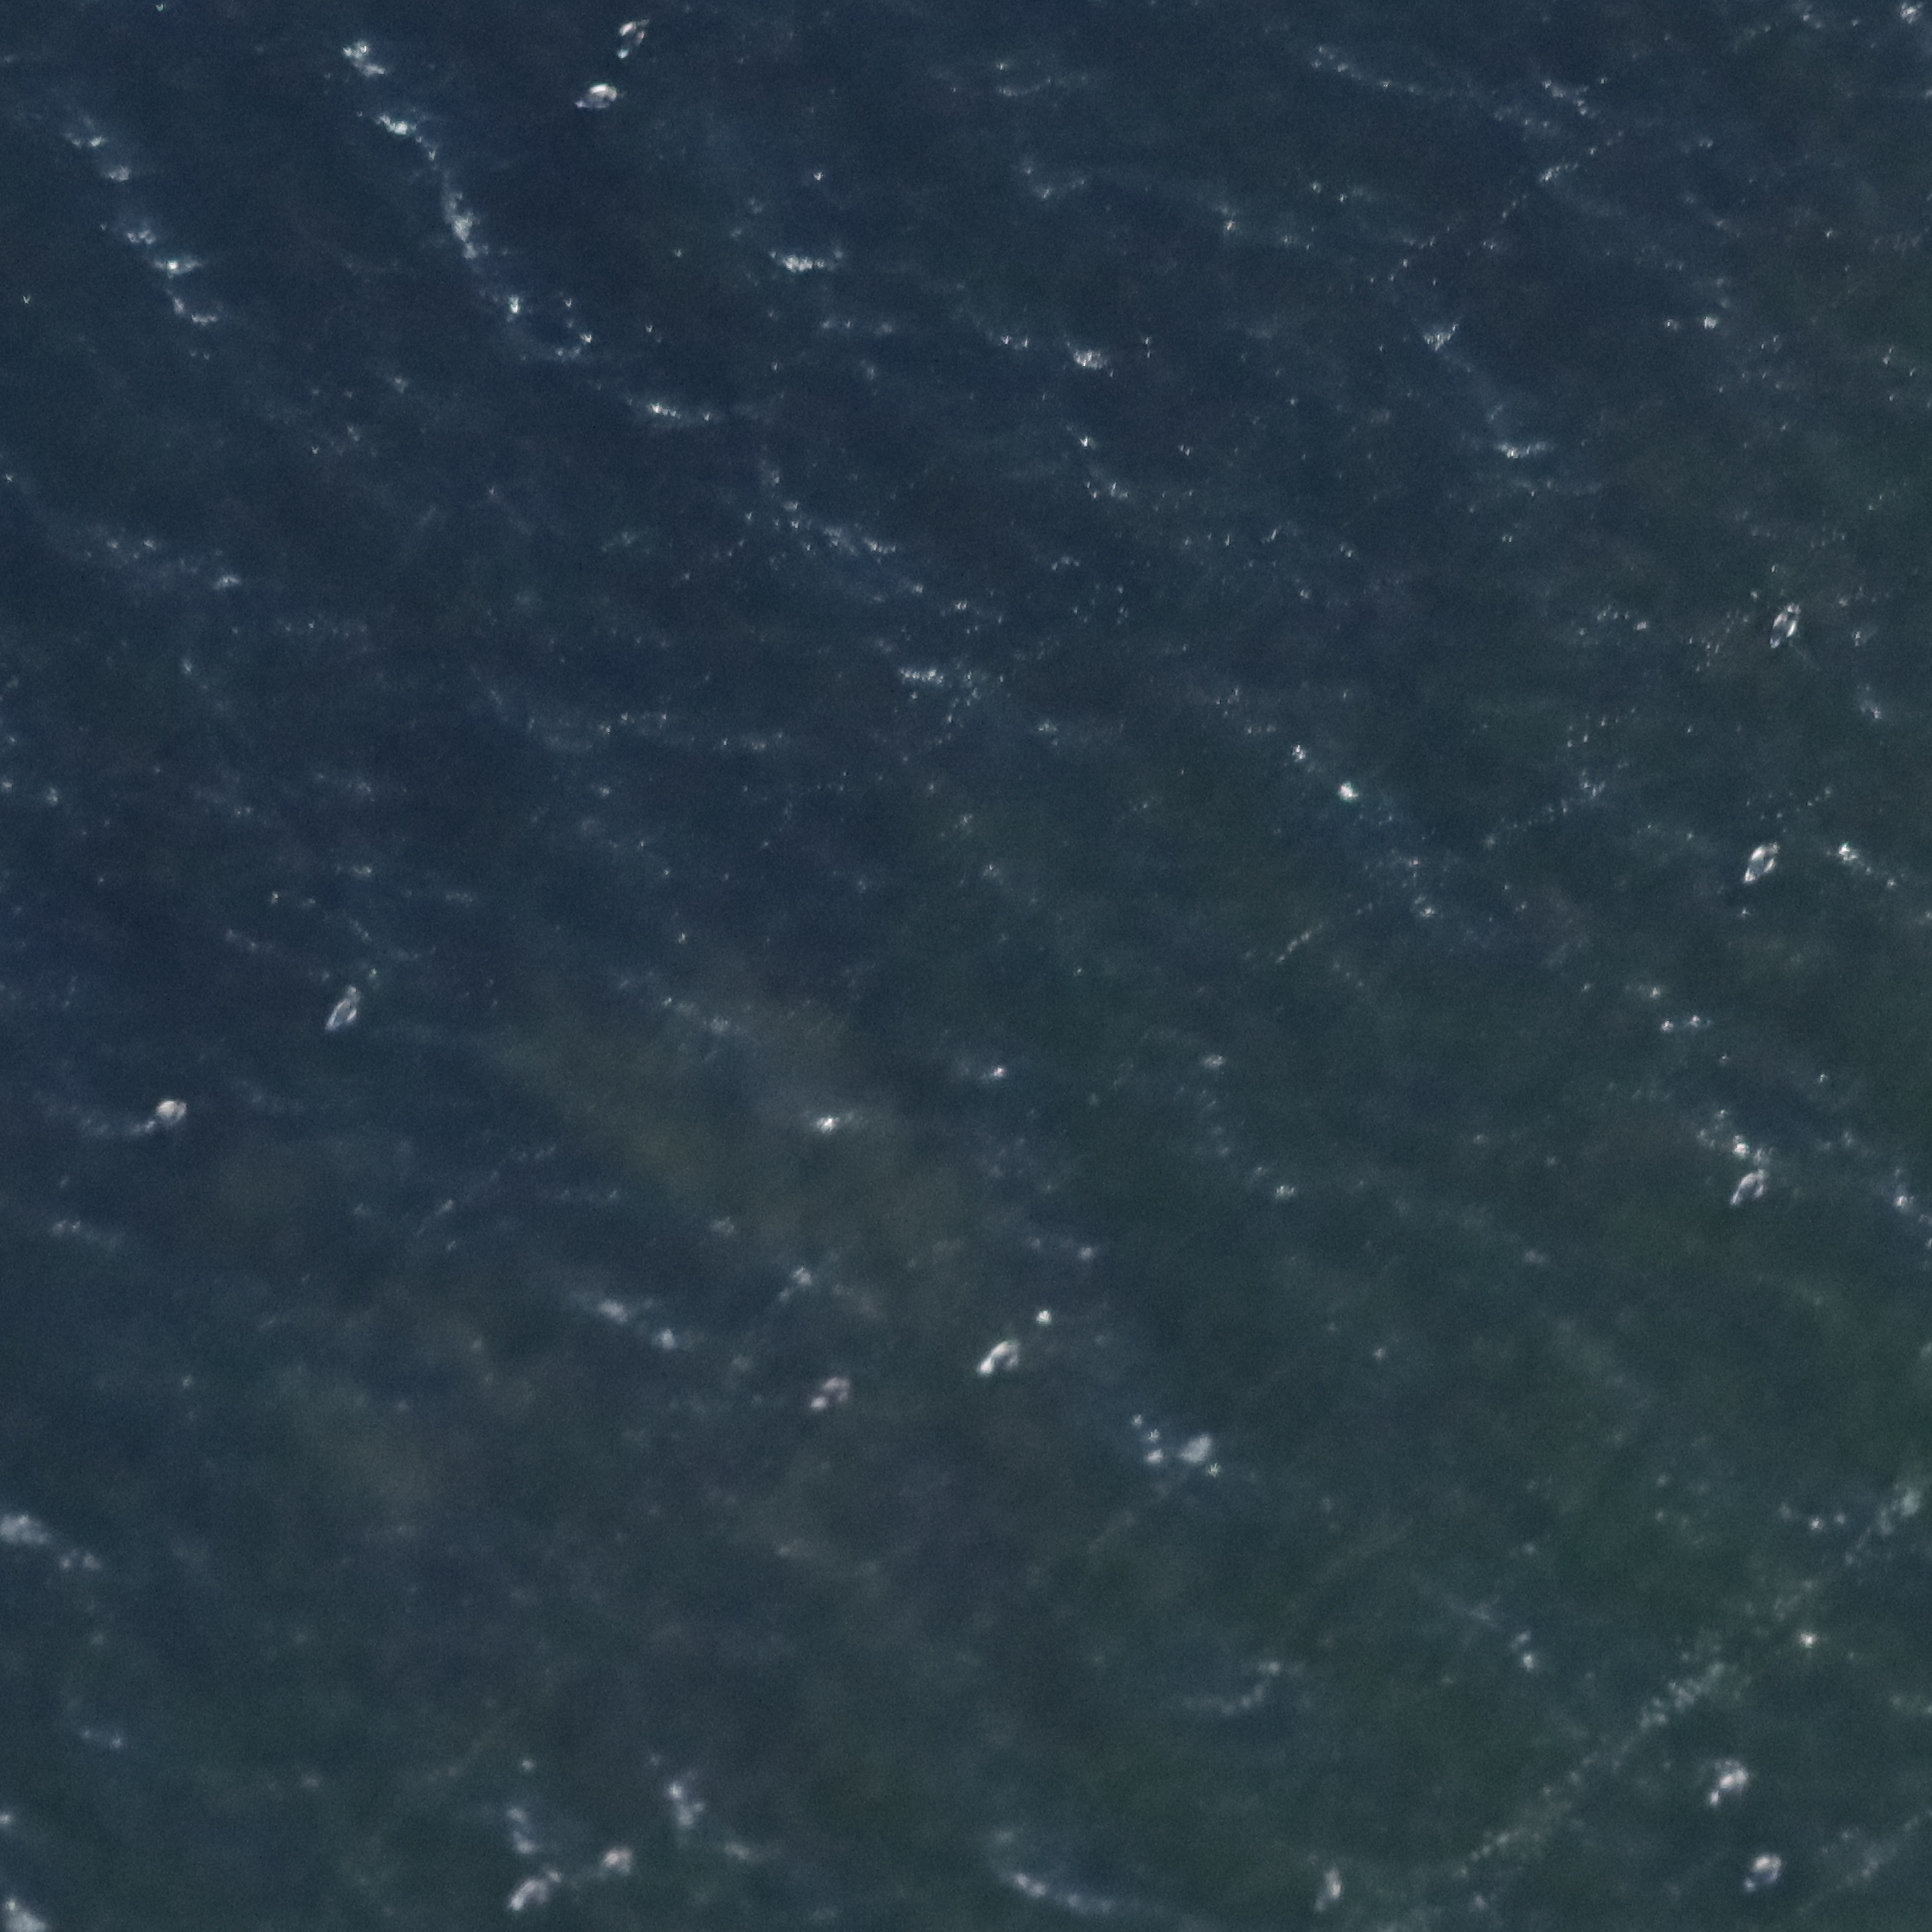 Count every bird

14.